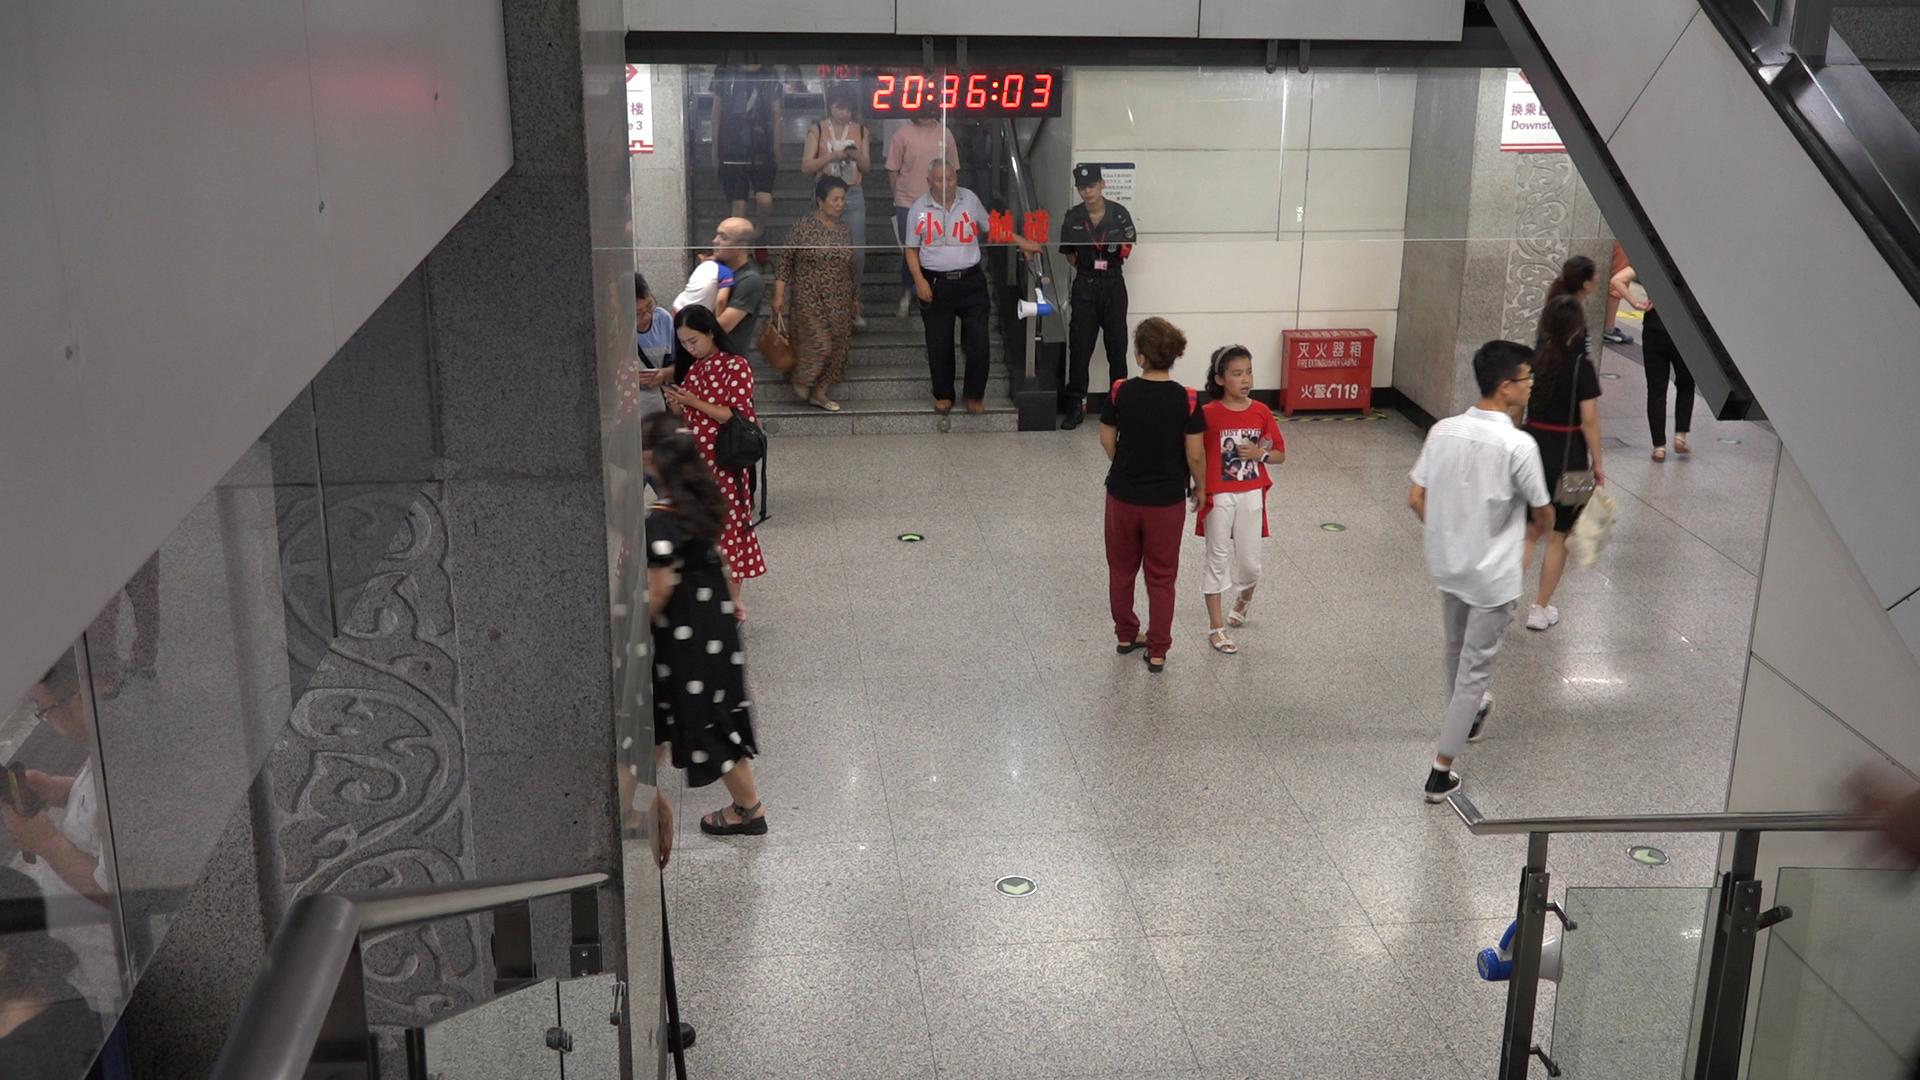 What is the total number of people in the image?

17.